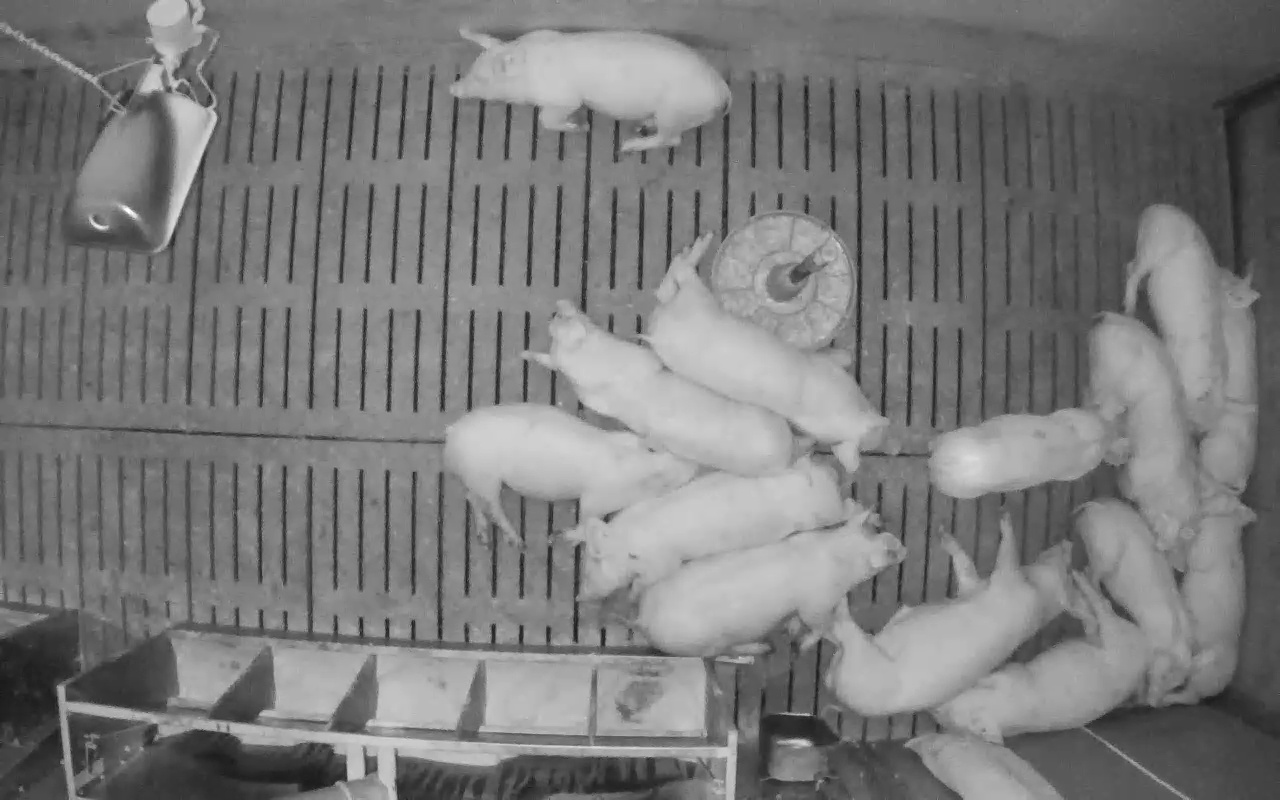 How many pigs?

14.